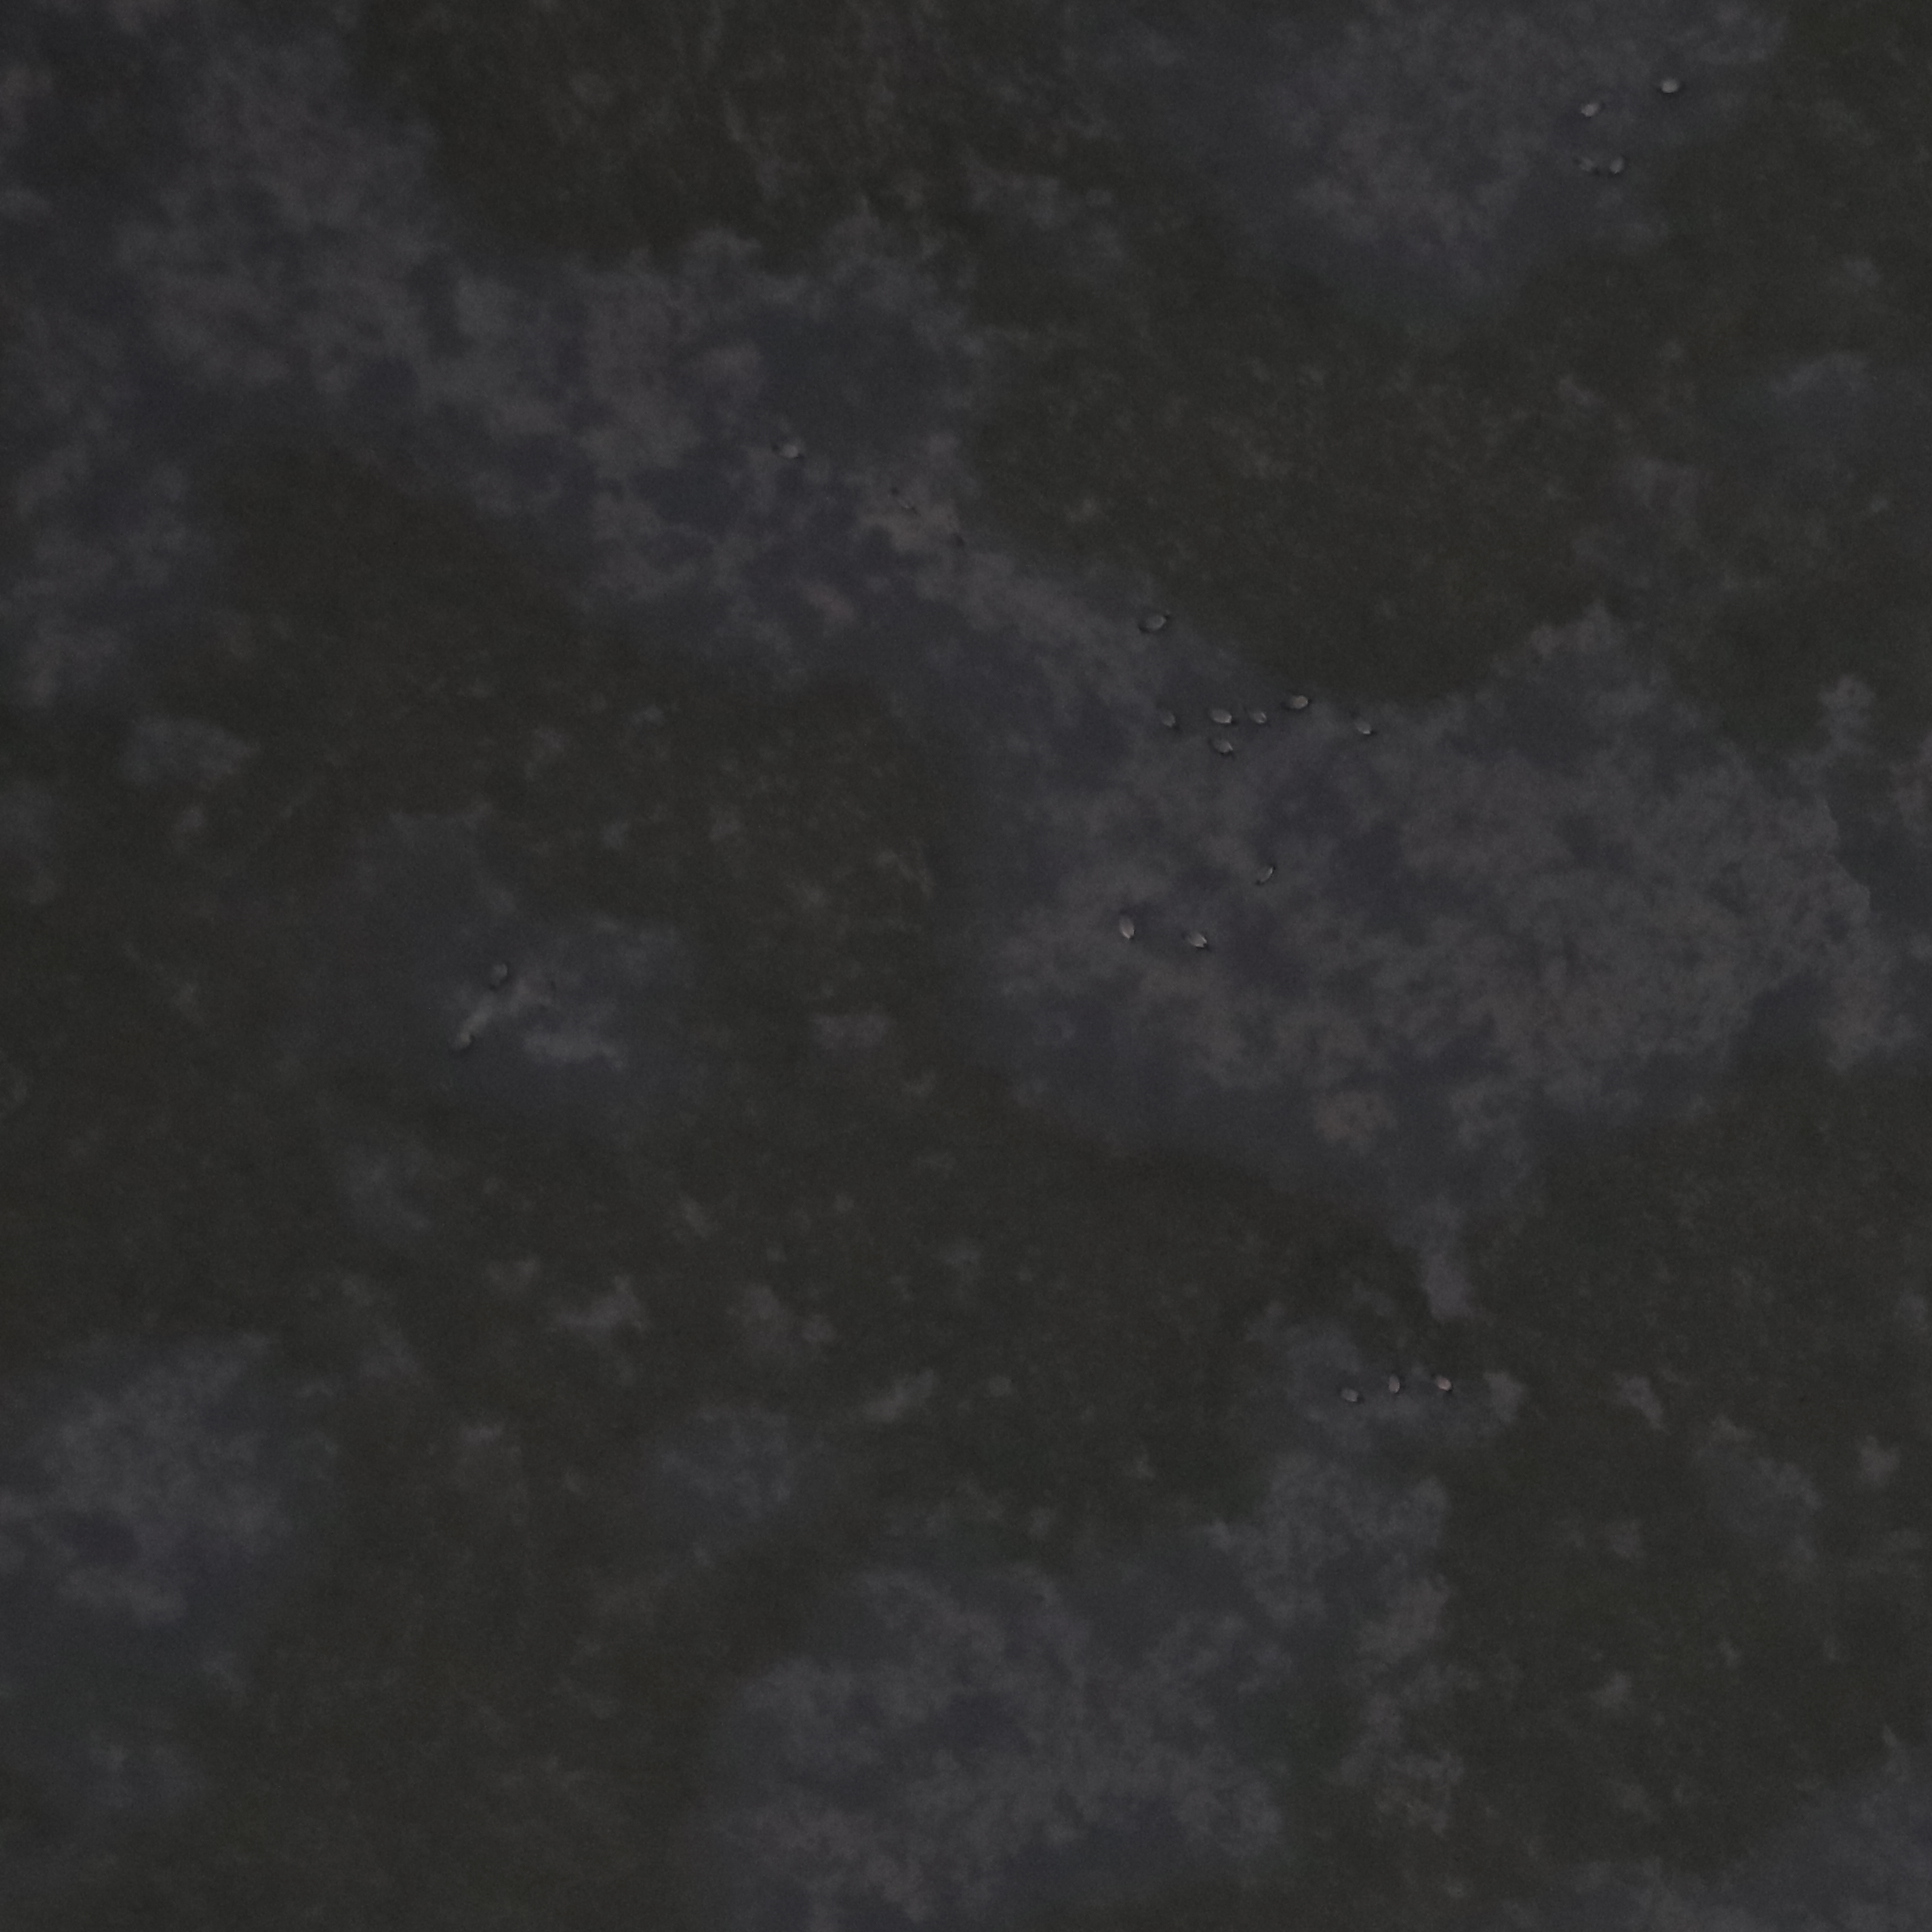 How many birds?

23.